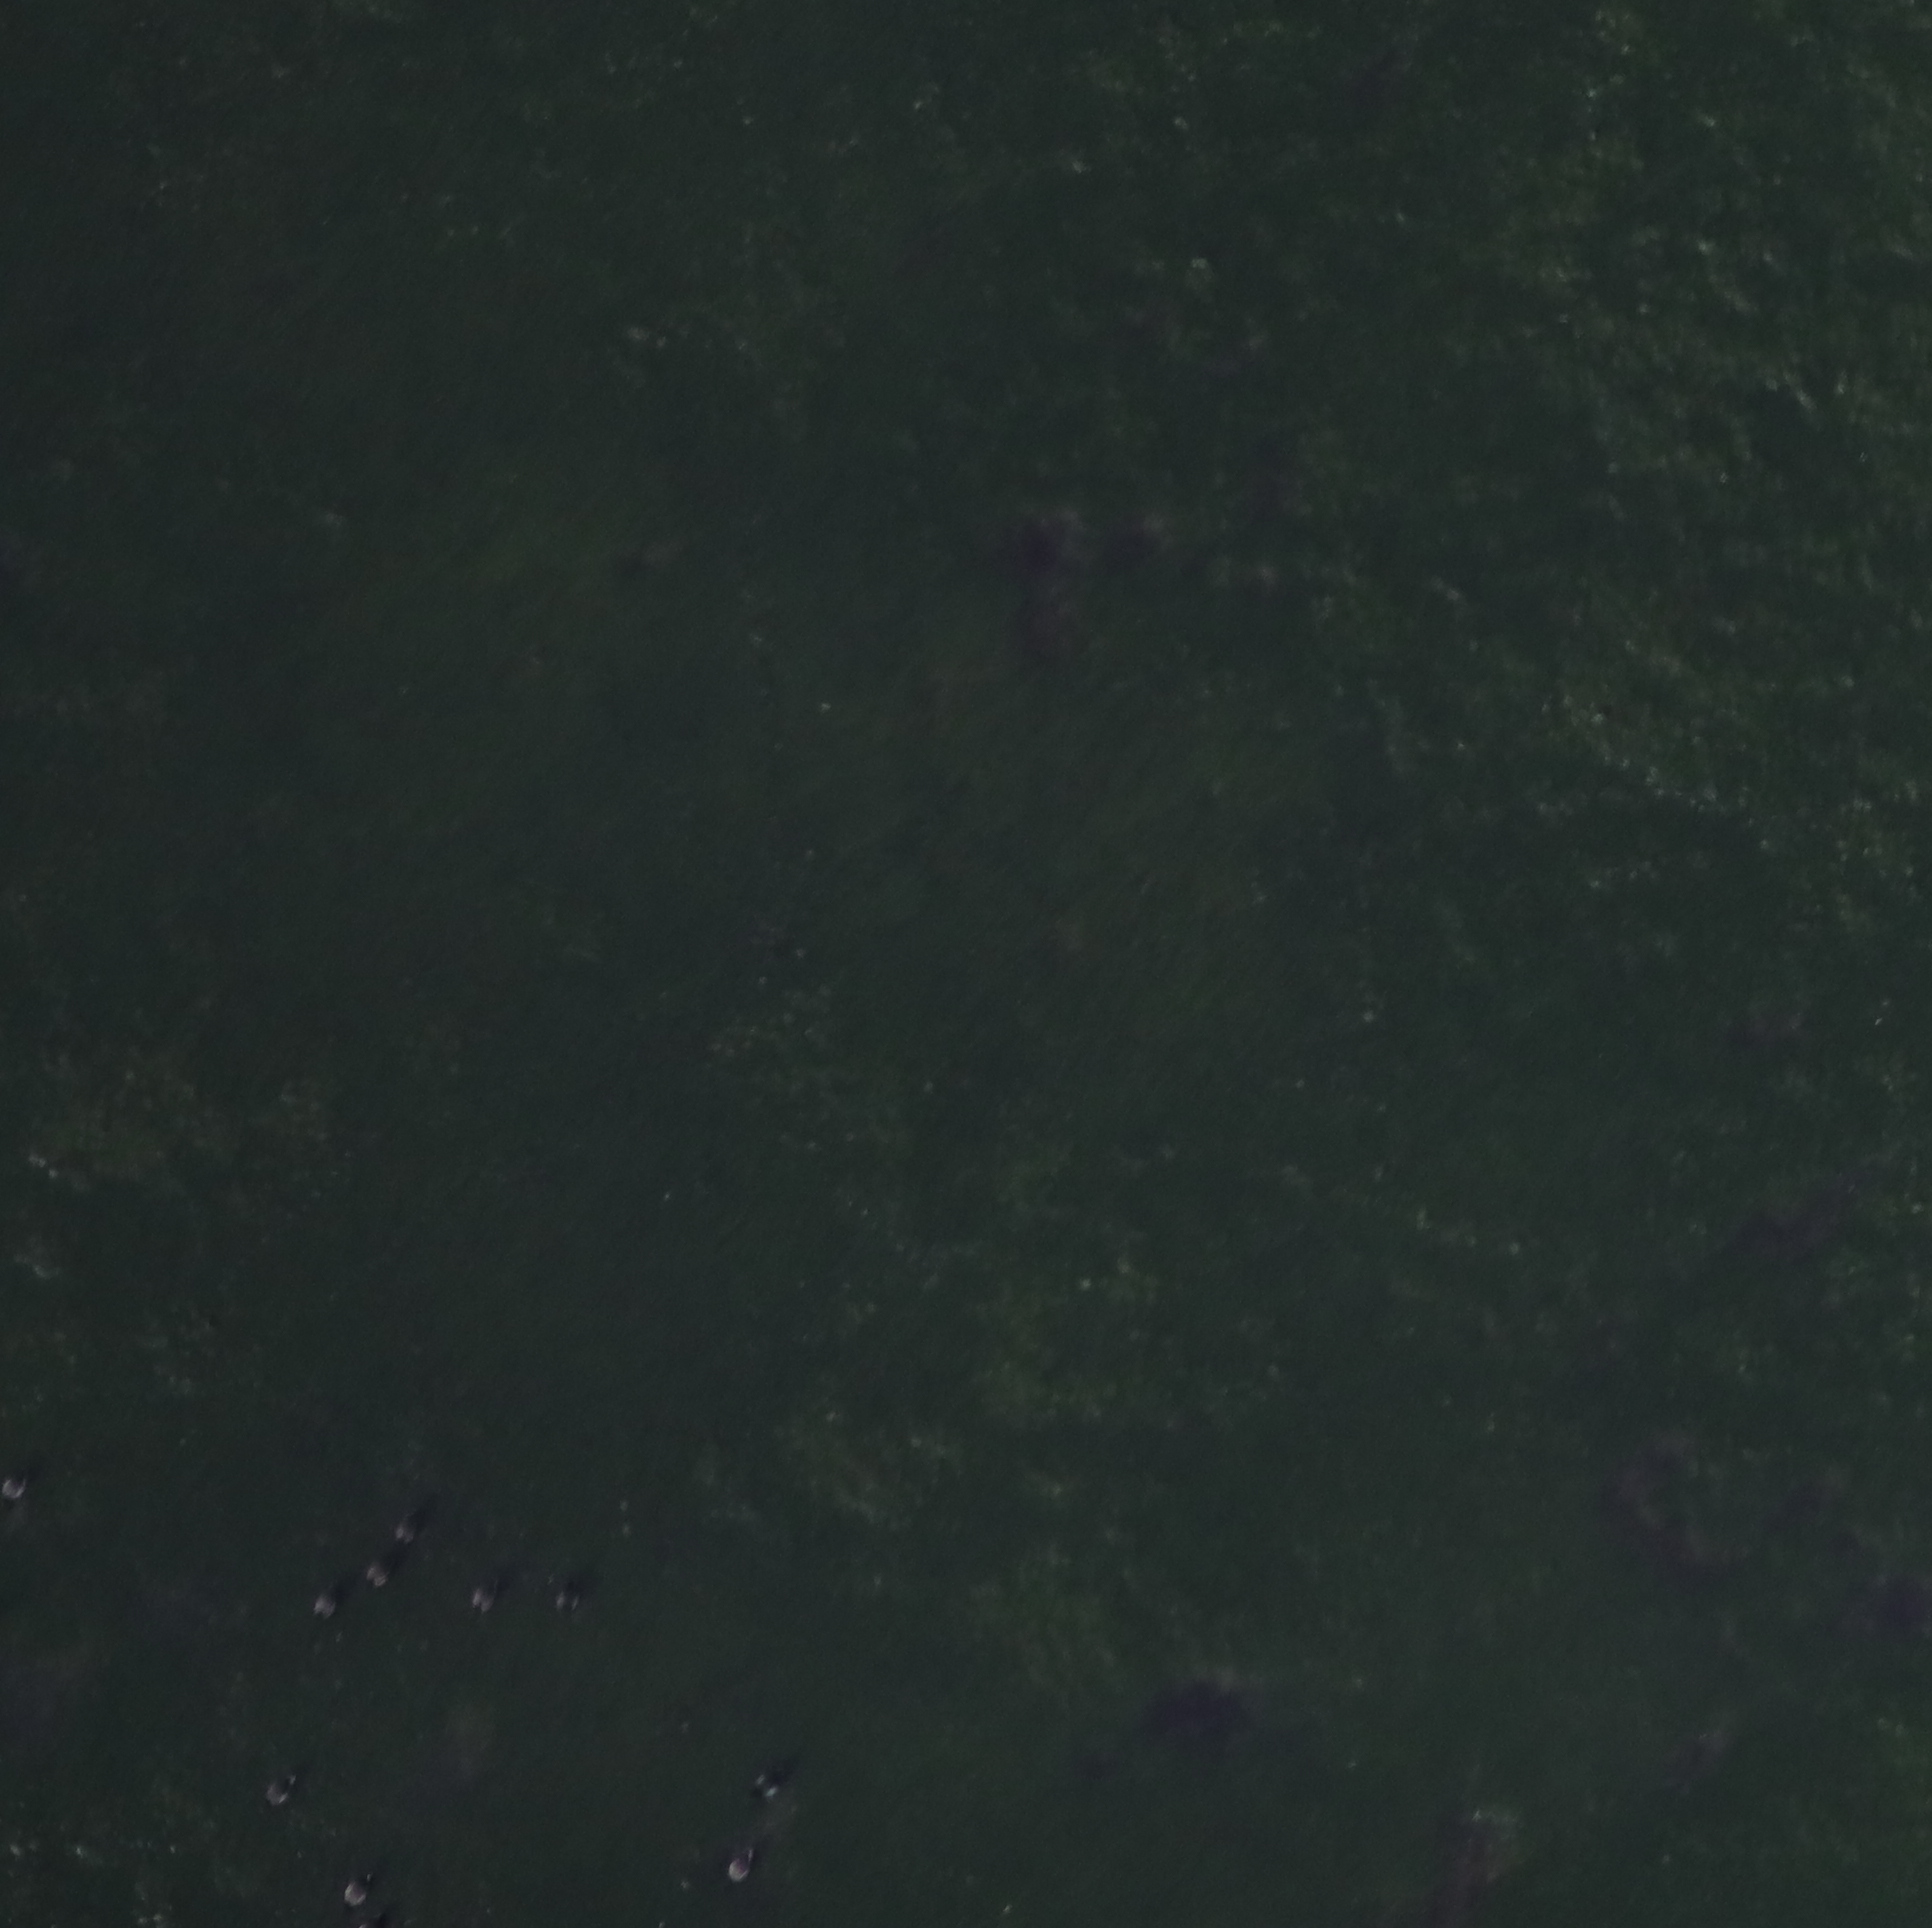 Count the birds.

10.